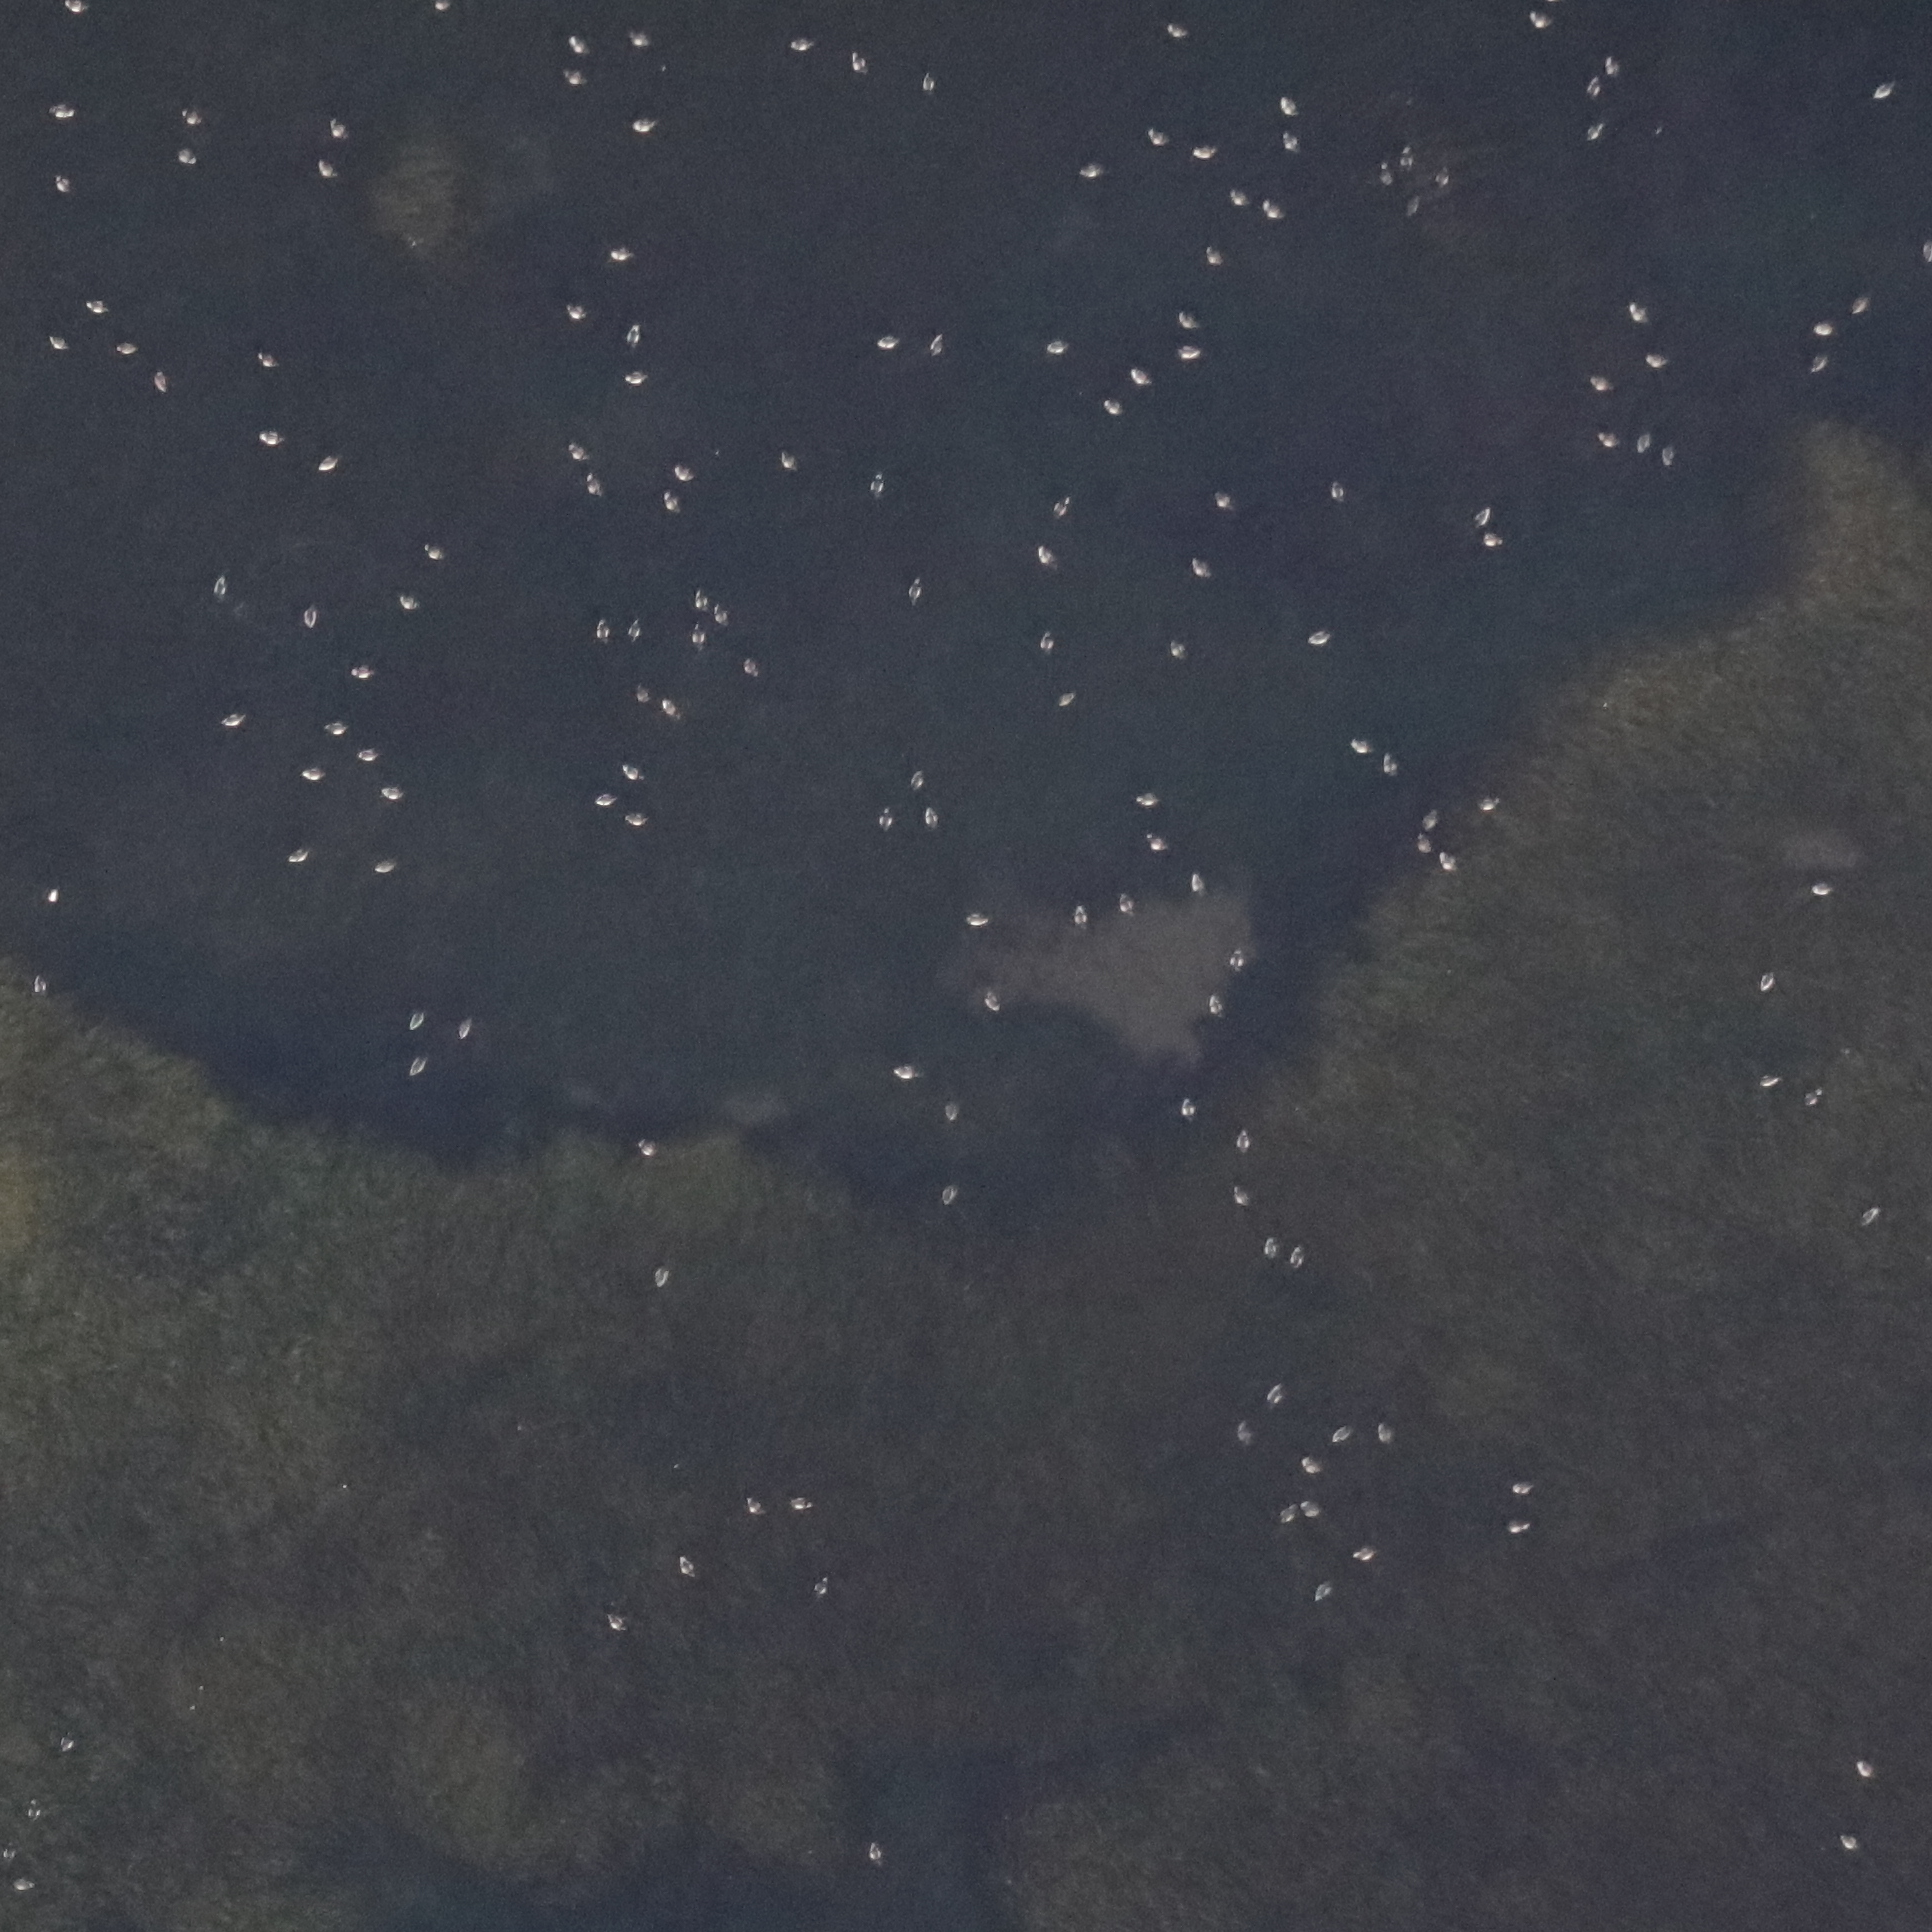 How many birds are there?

161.